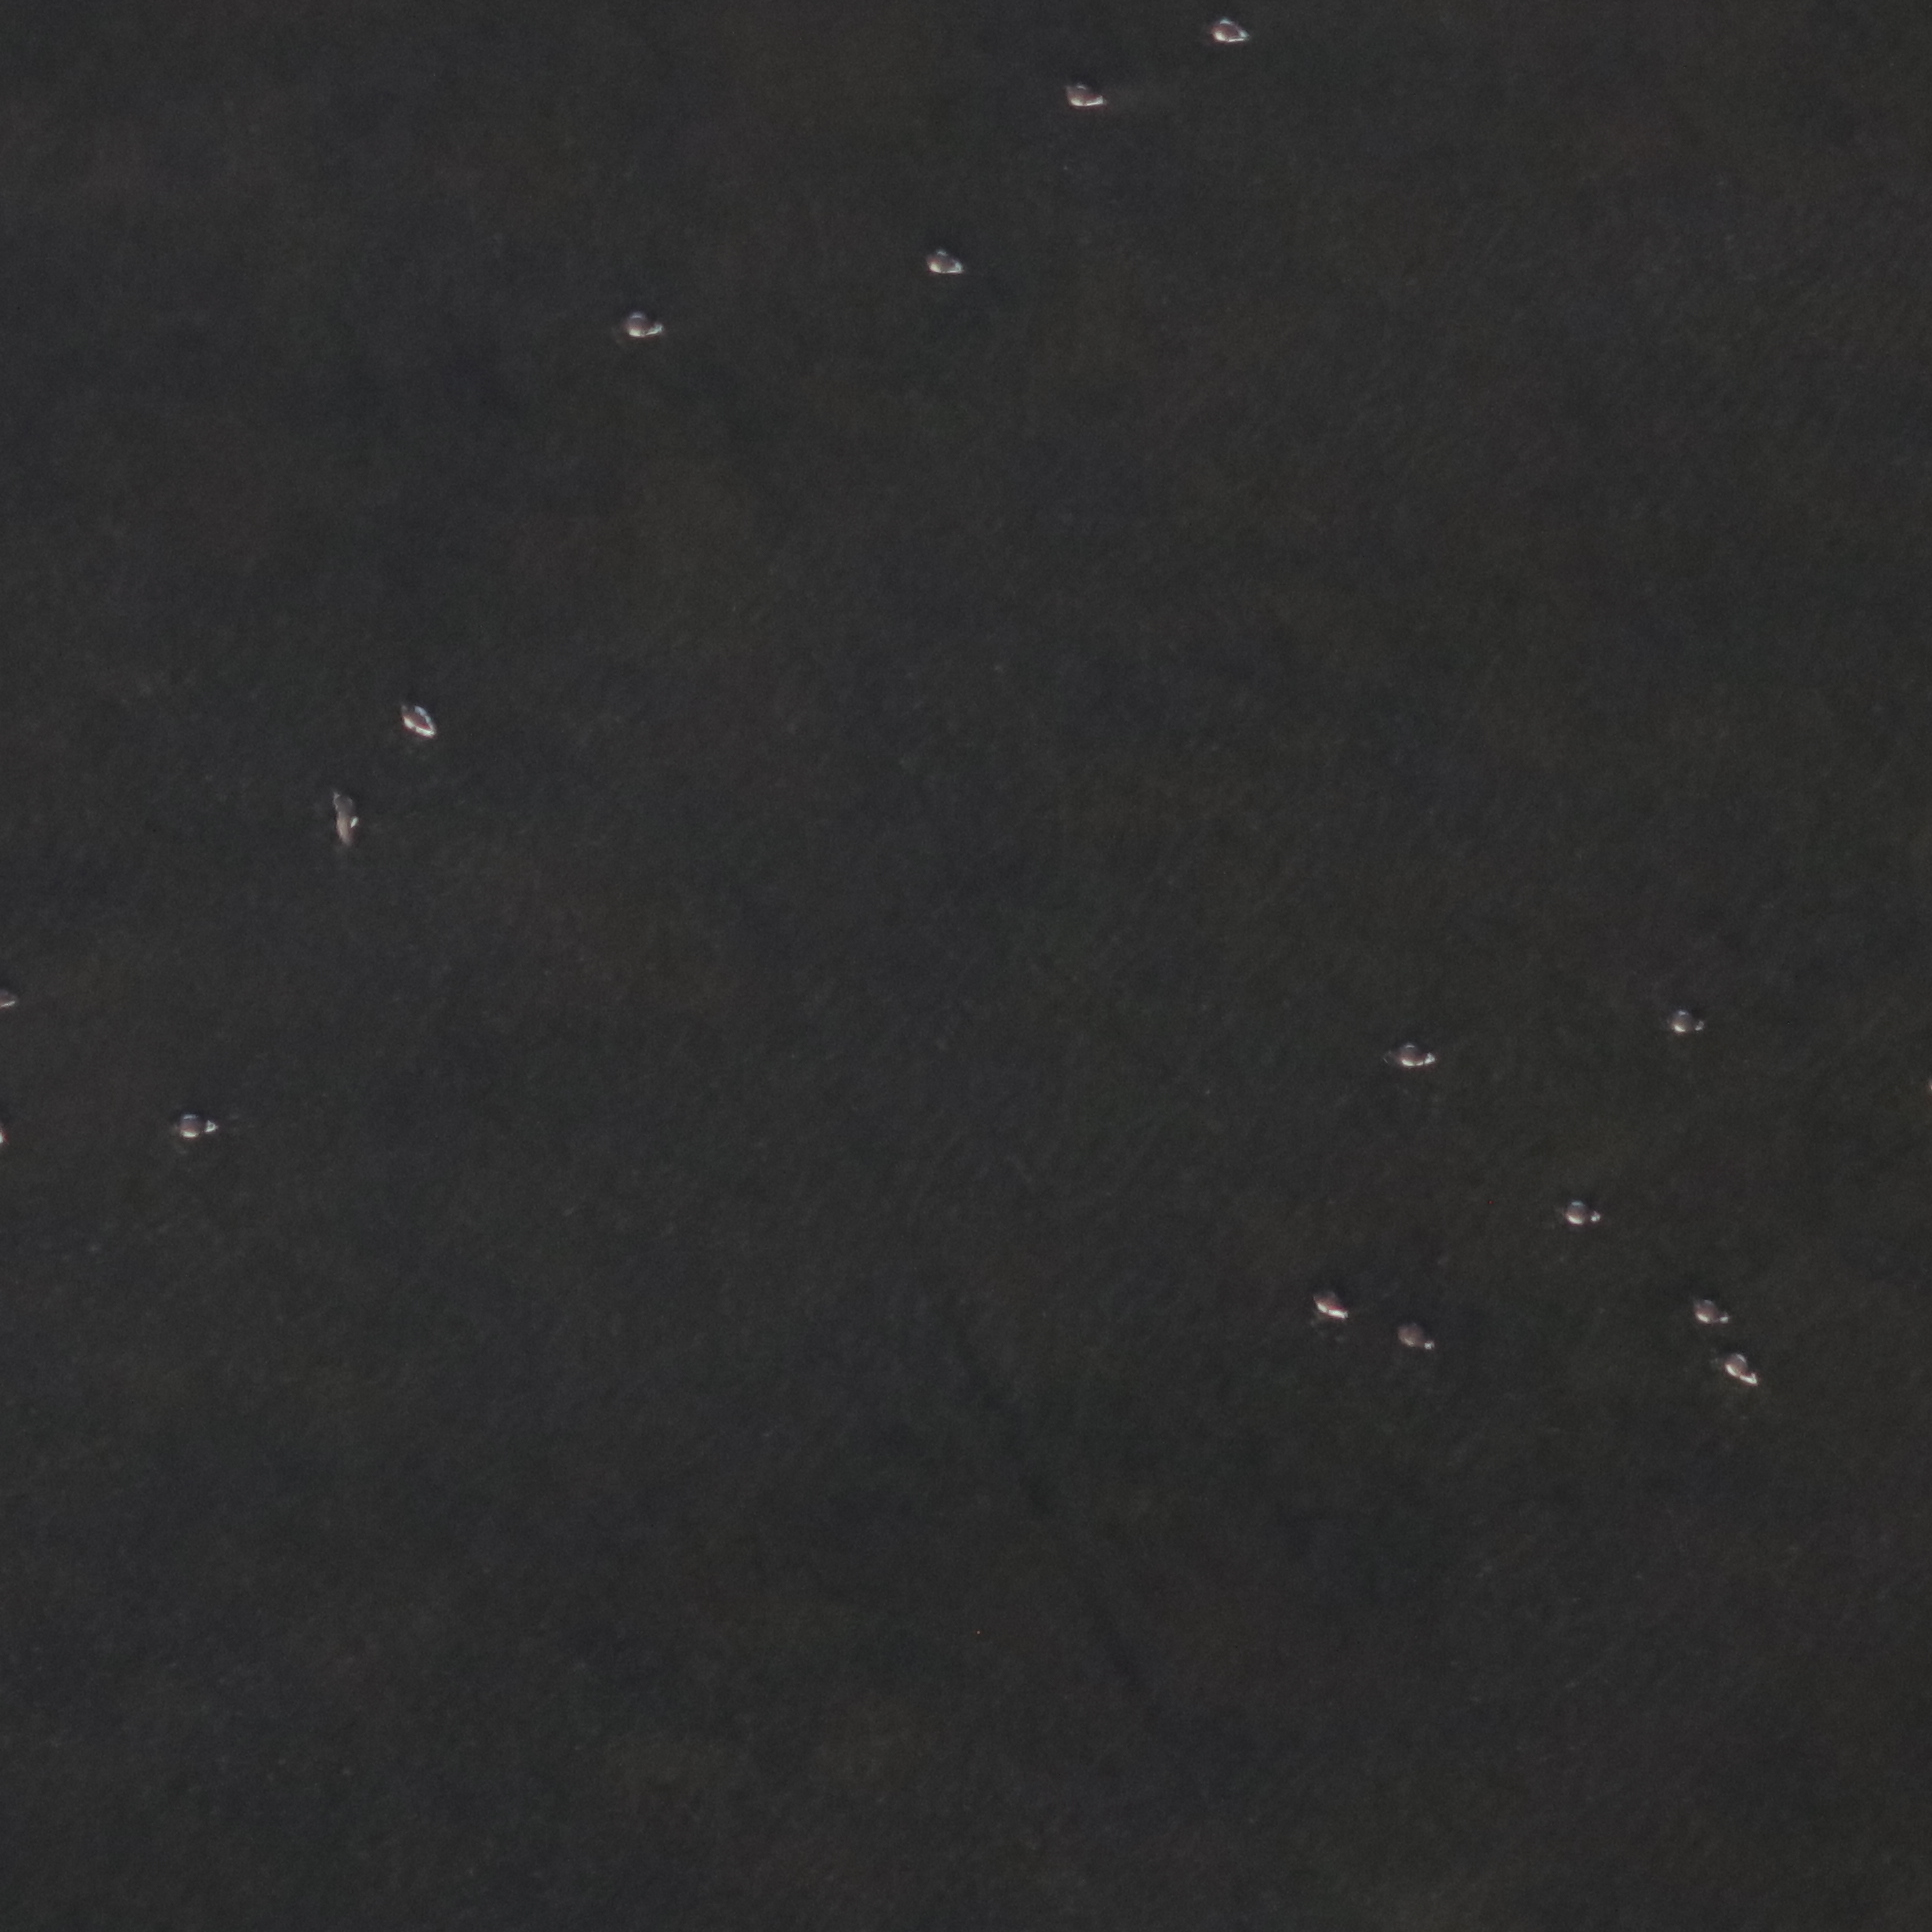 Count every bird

14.